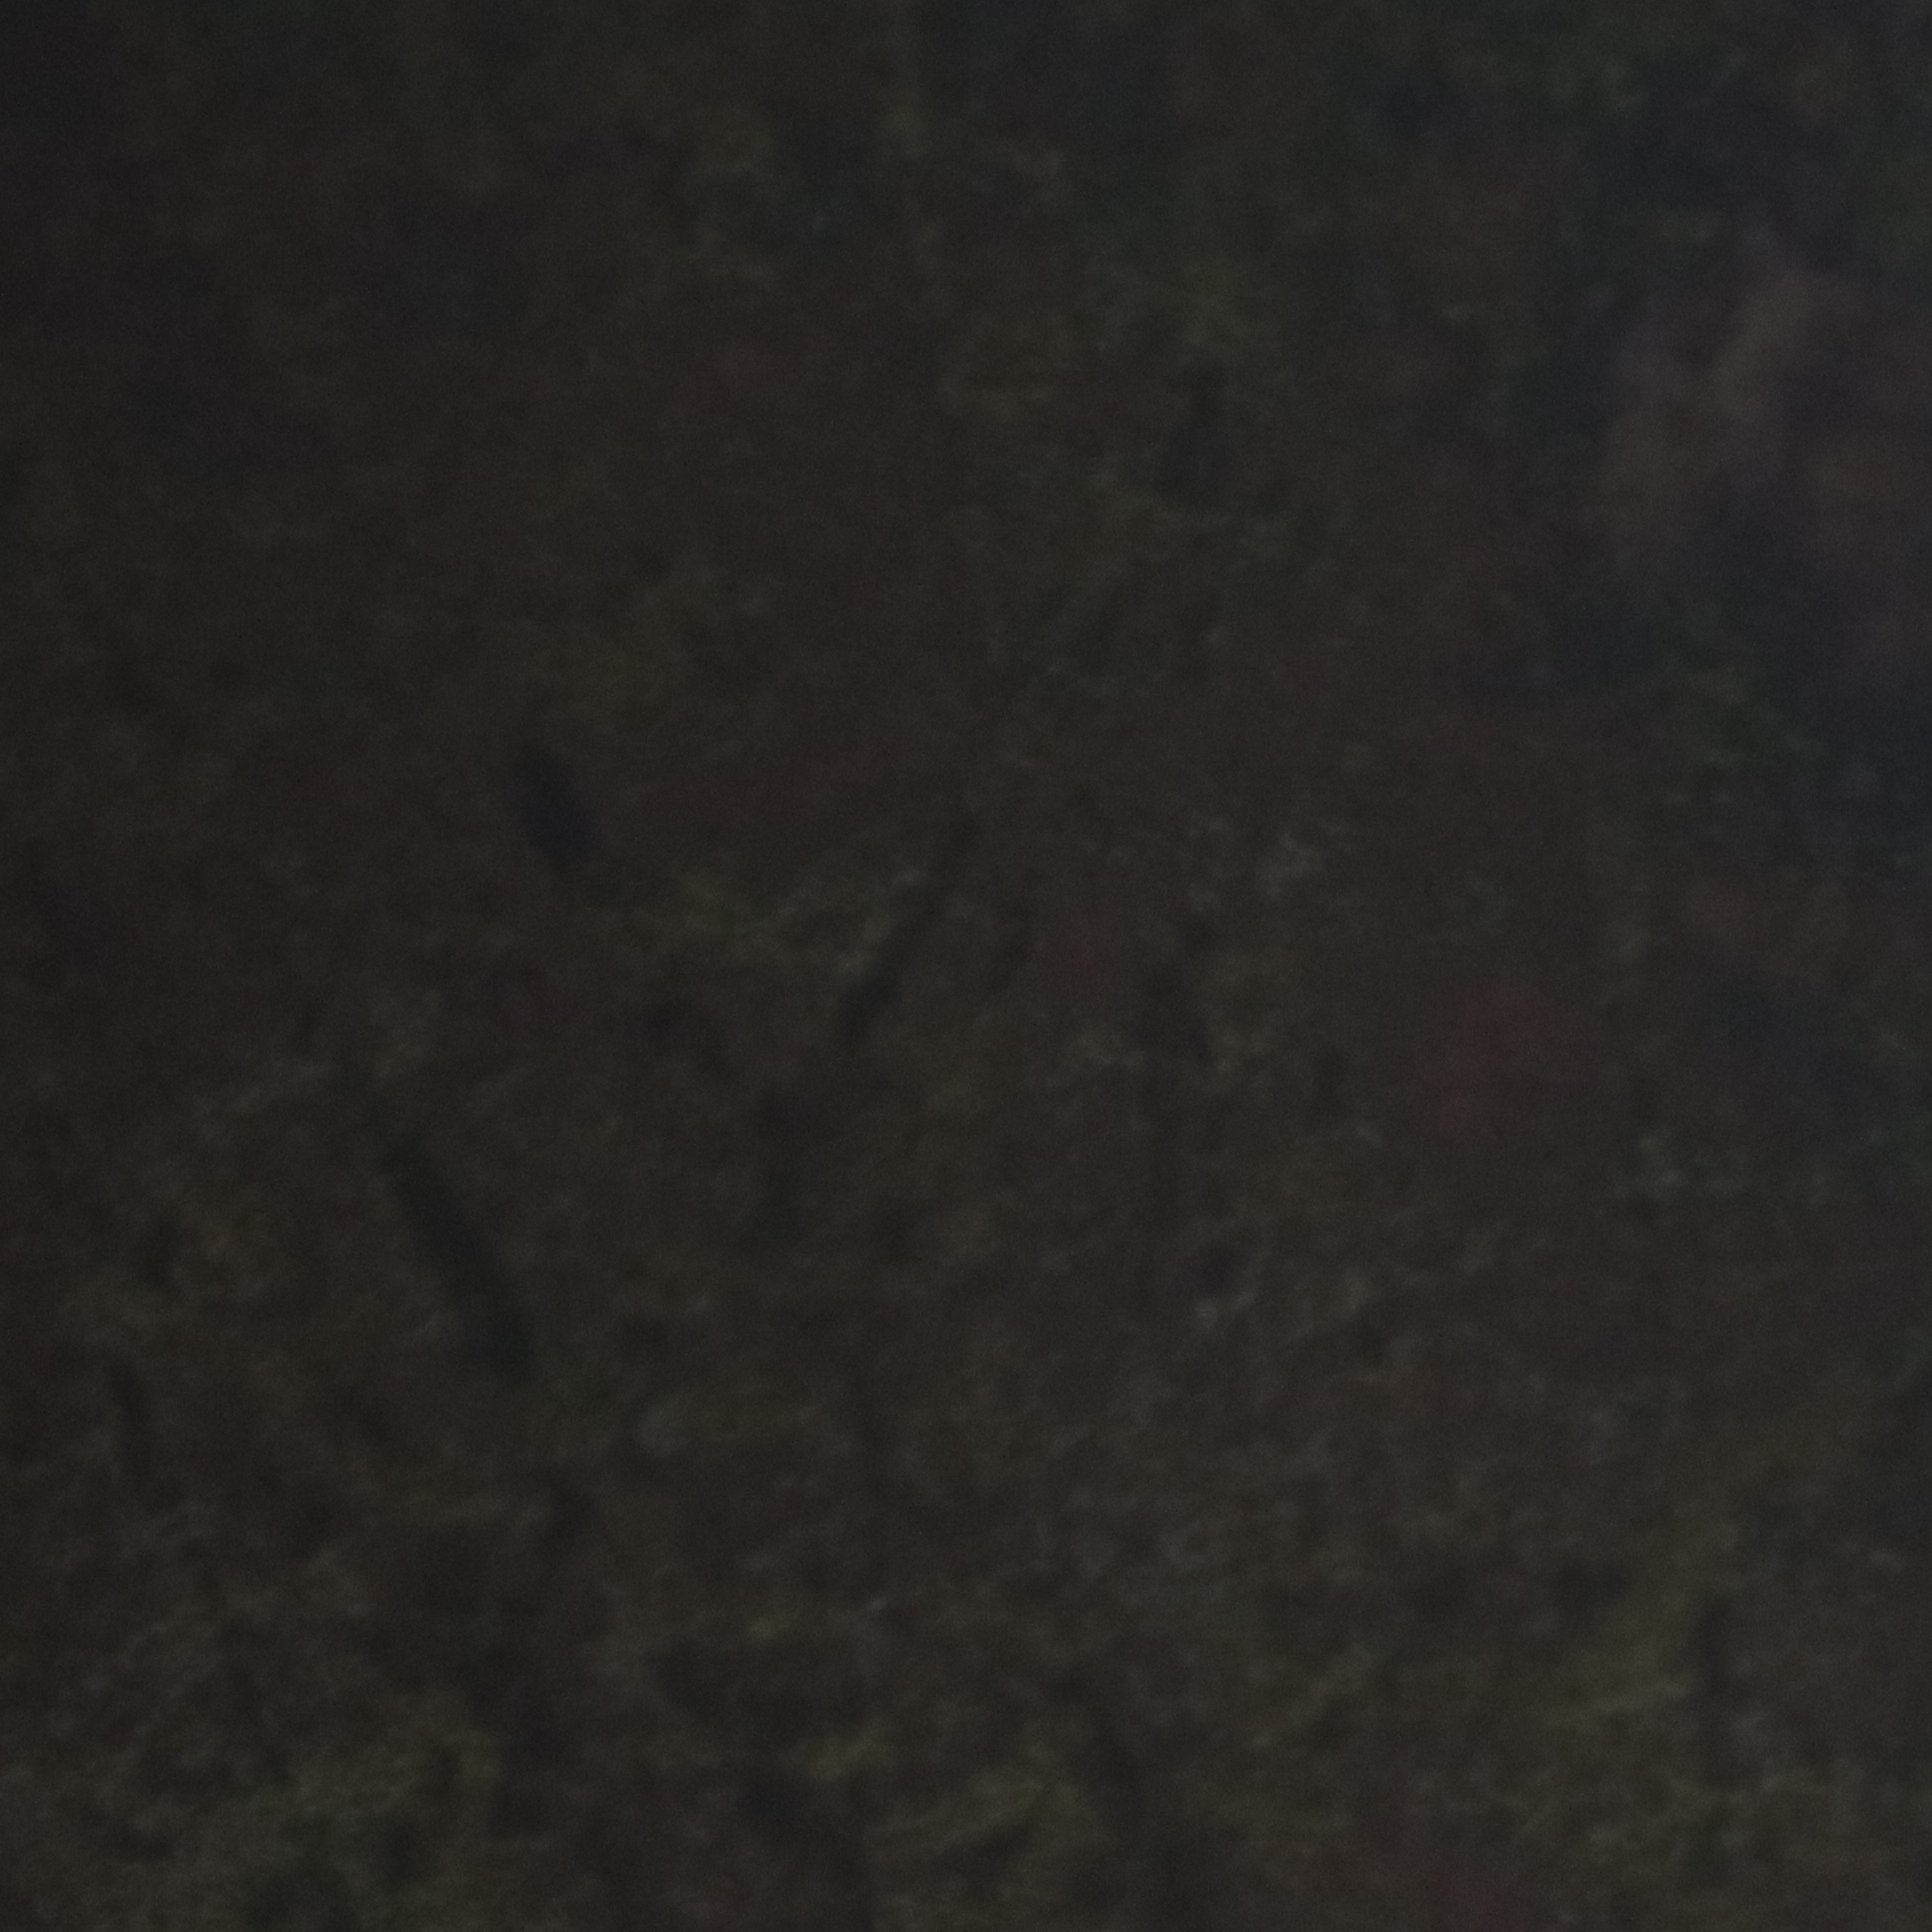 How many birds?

0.